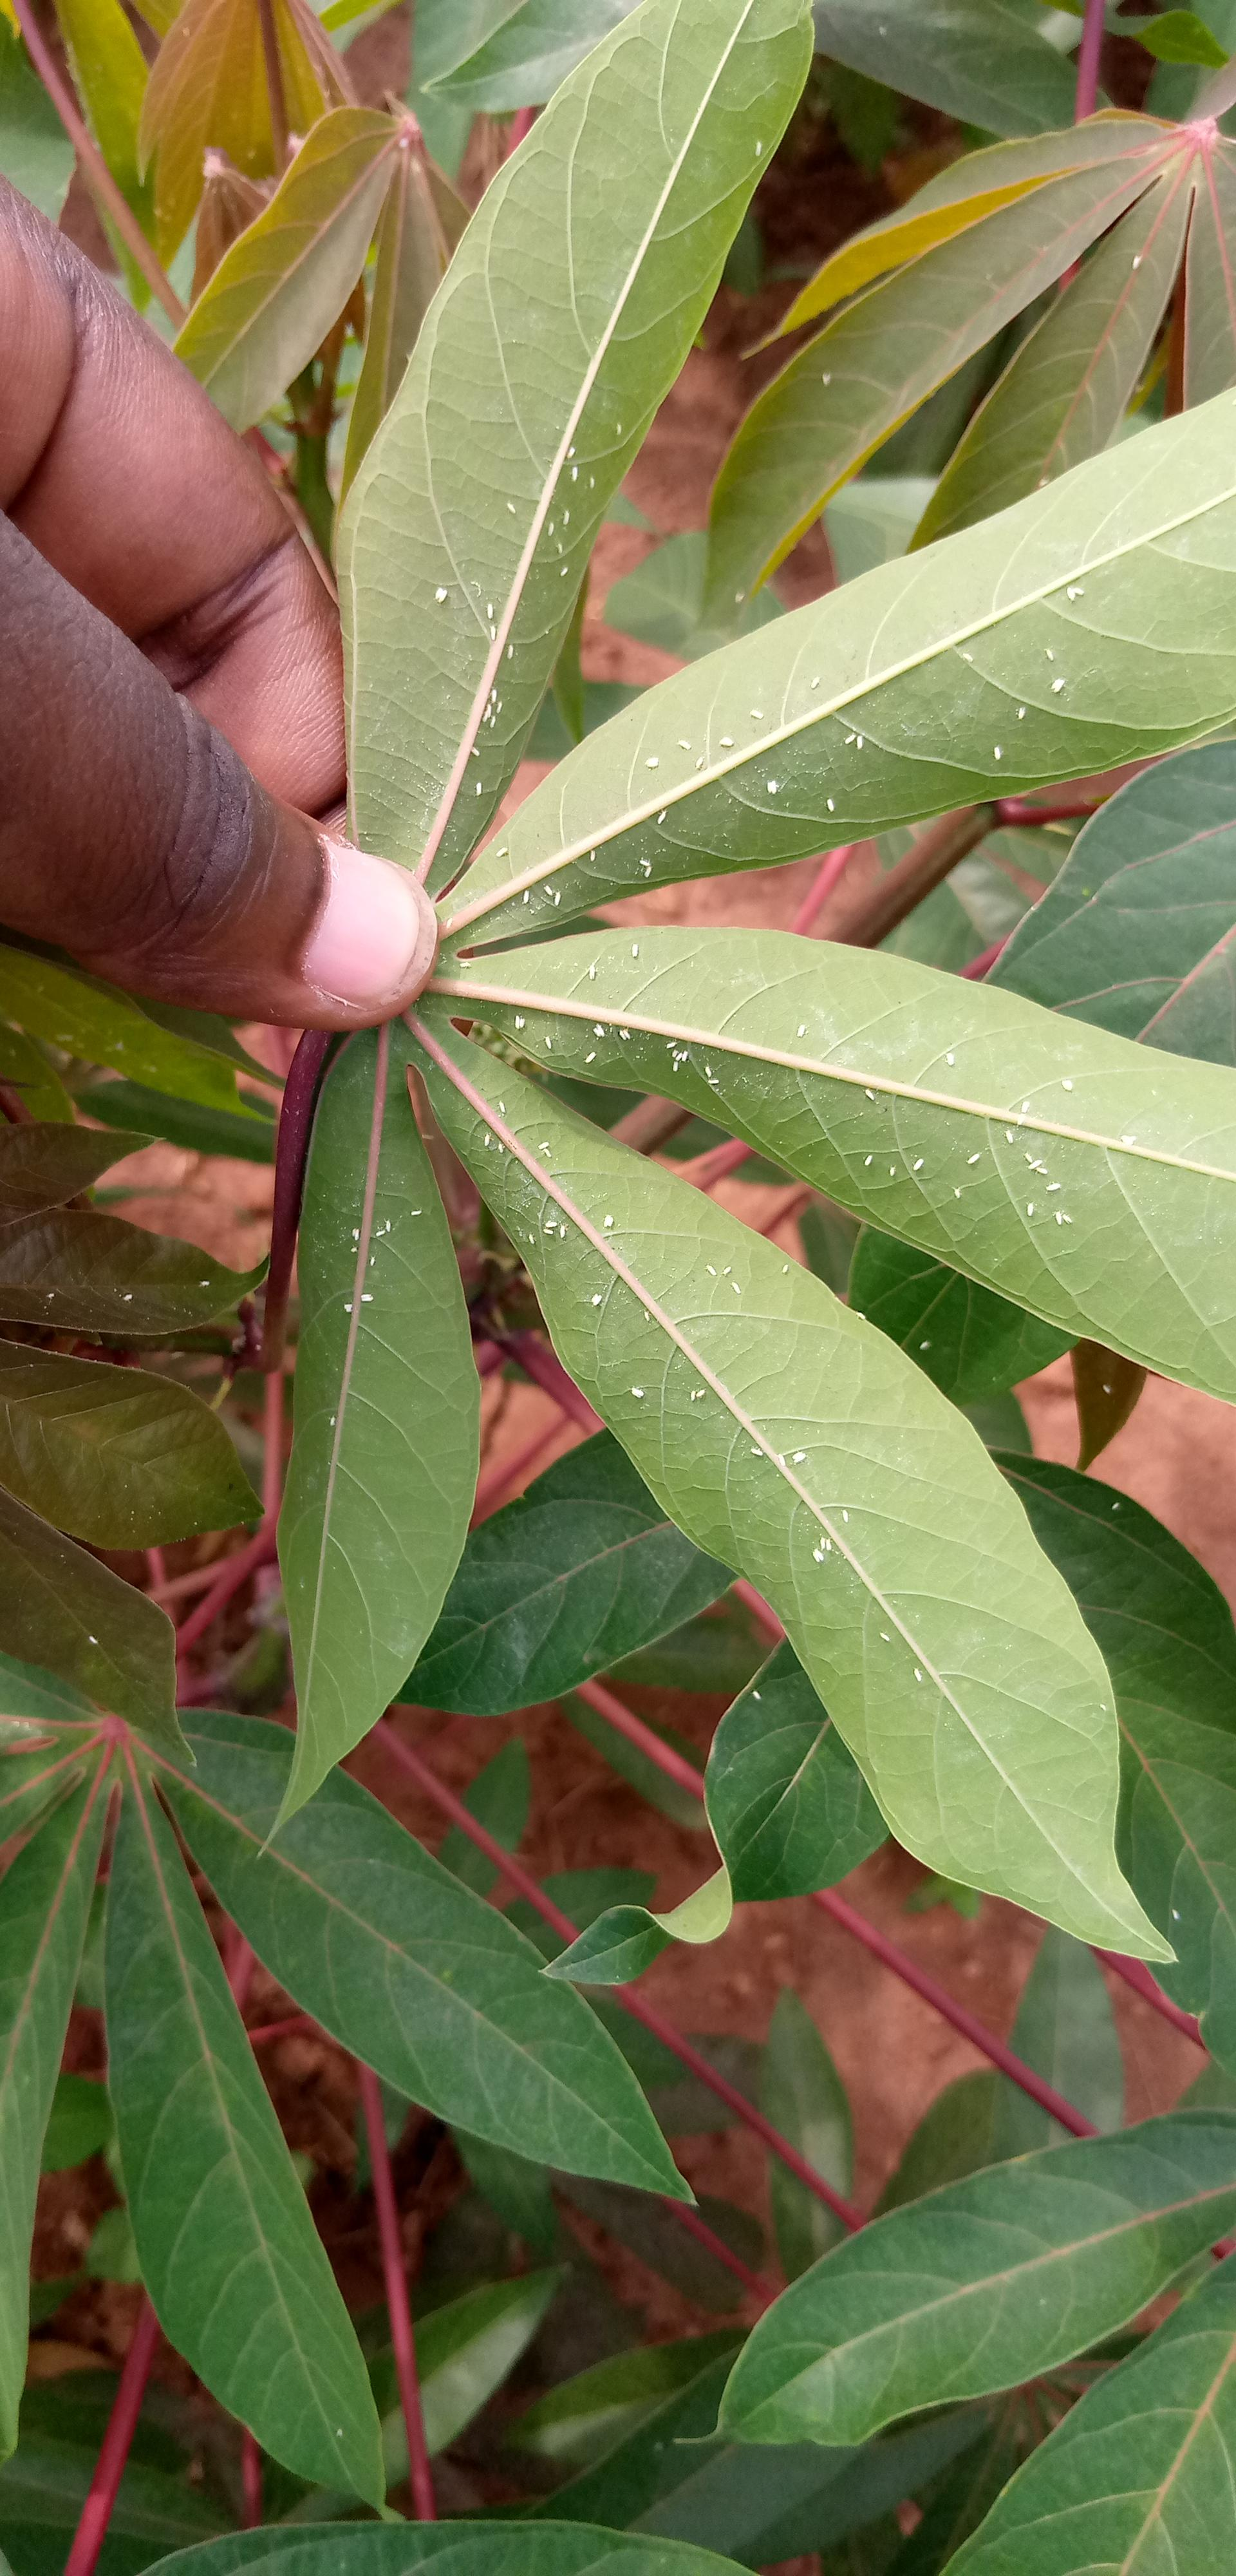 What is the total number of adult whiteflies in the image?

104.